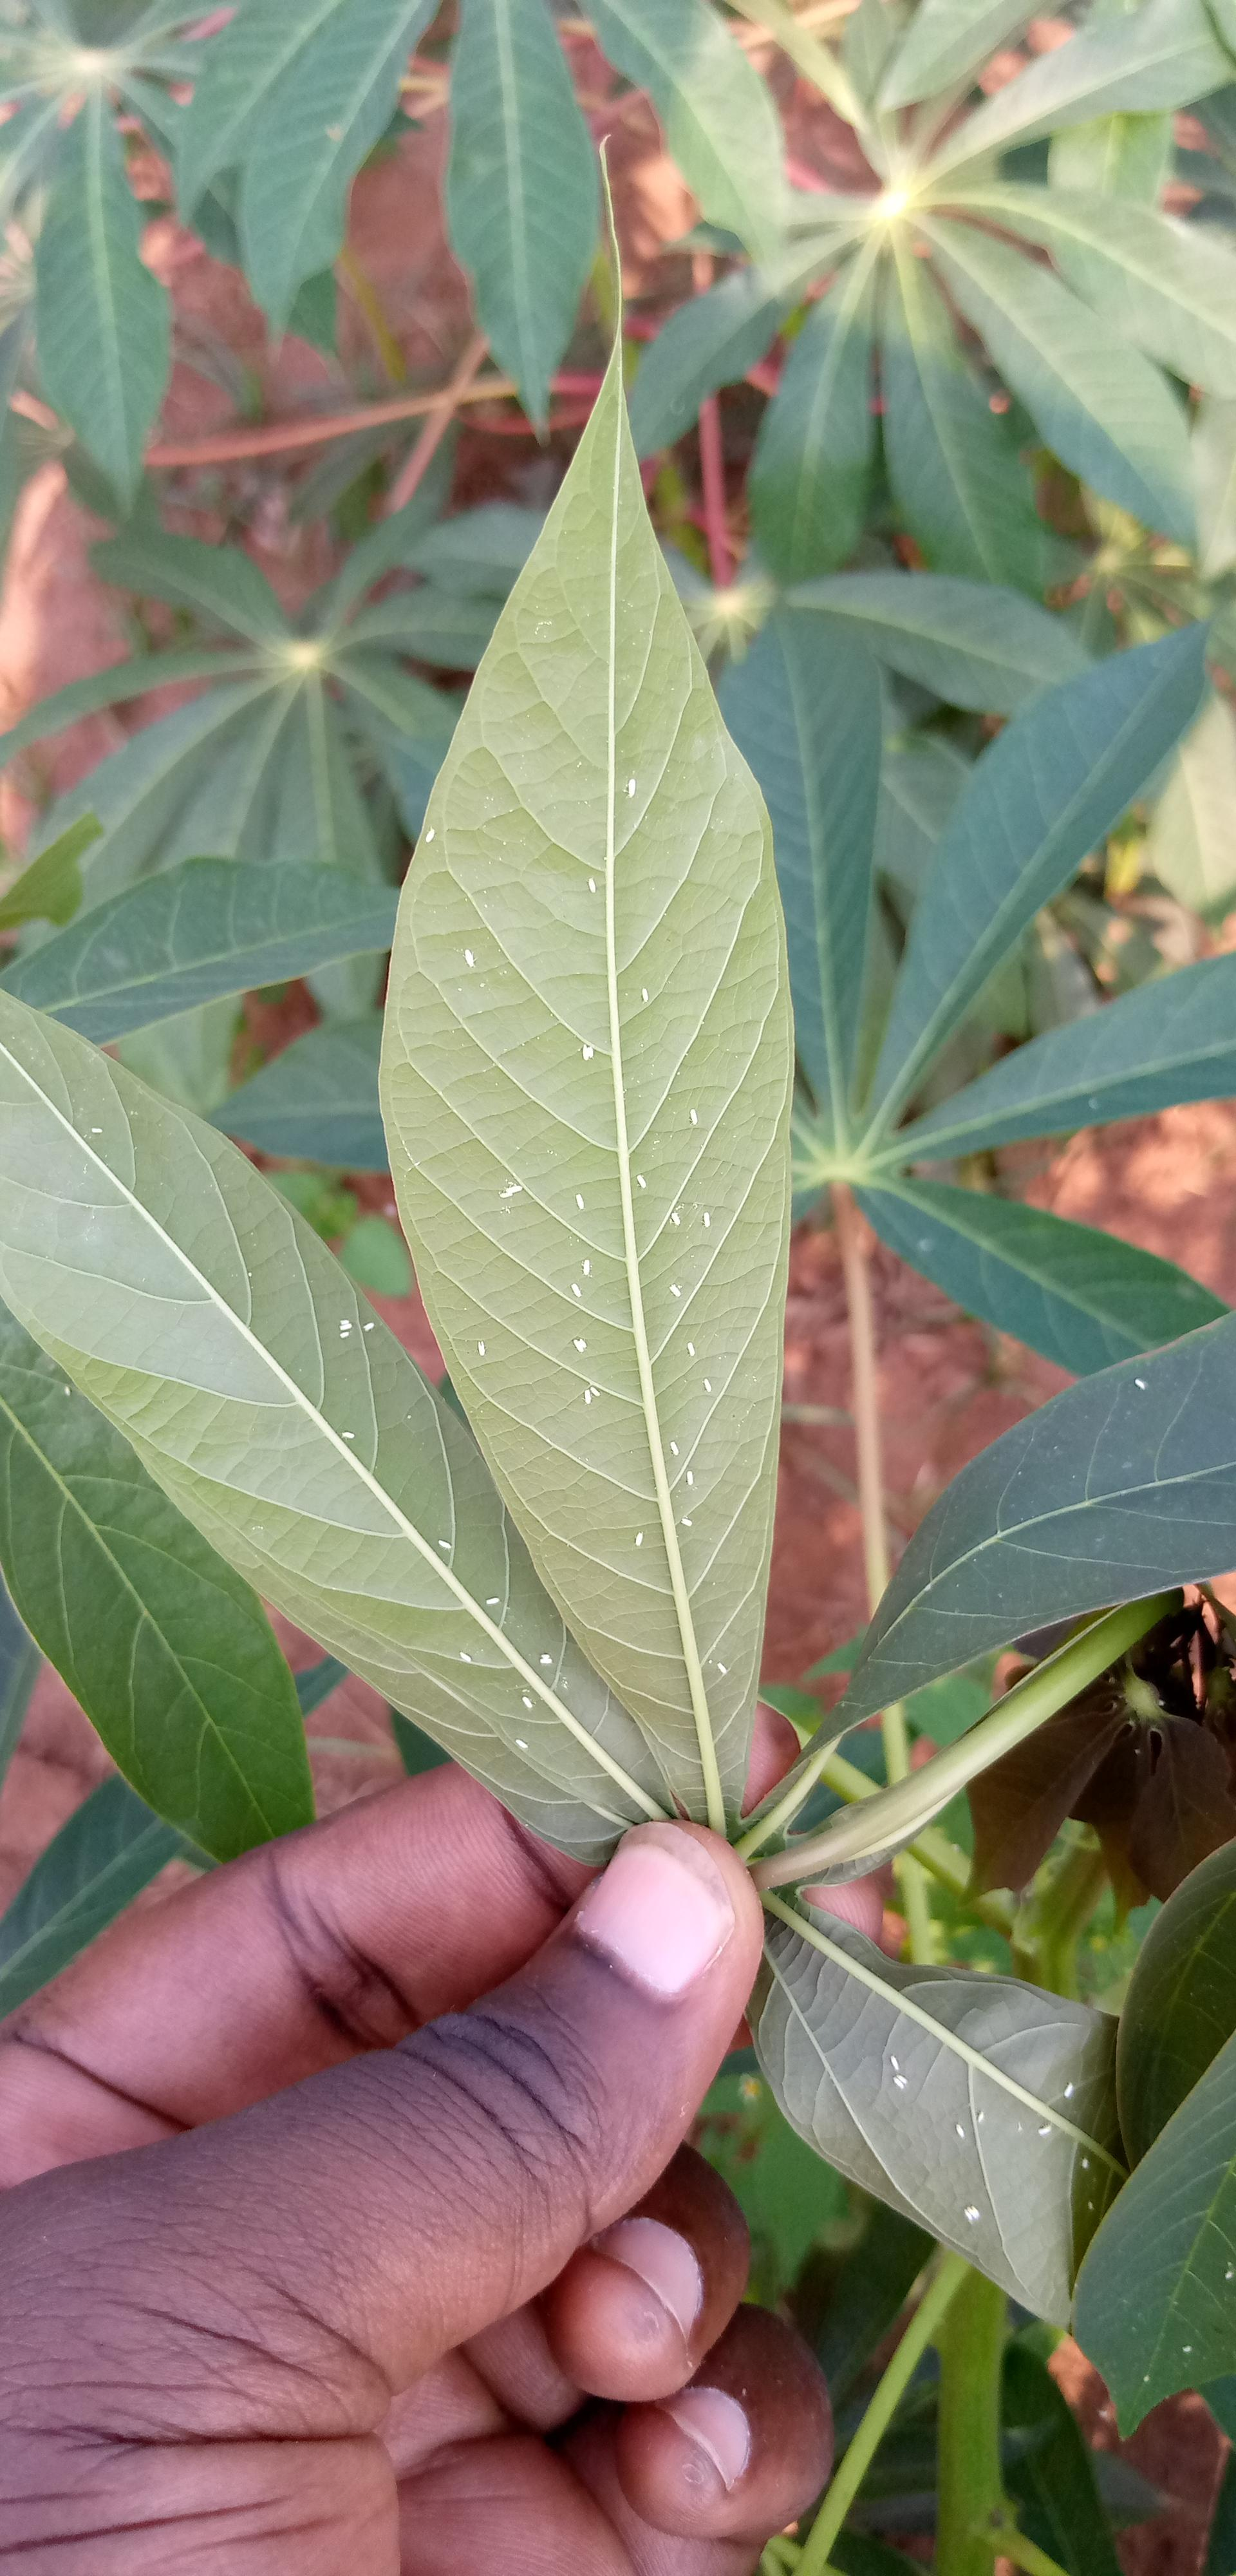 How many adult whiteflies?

55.